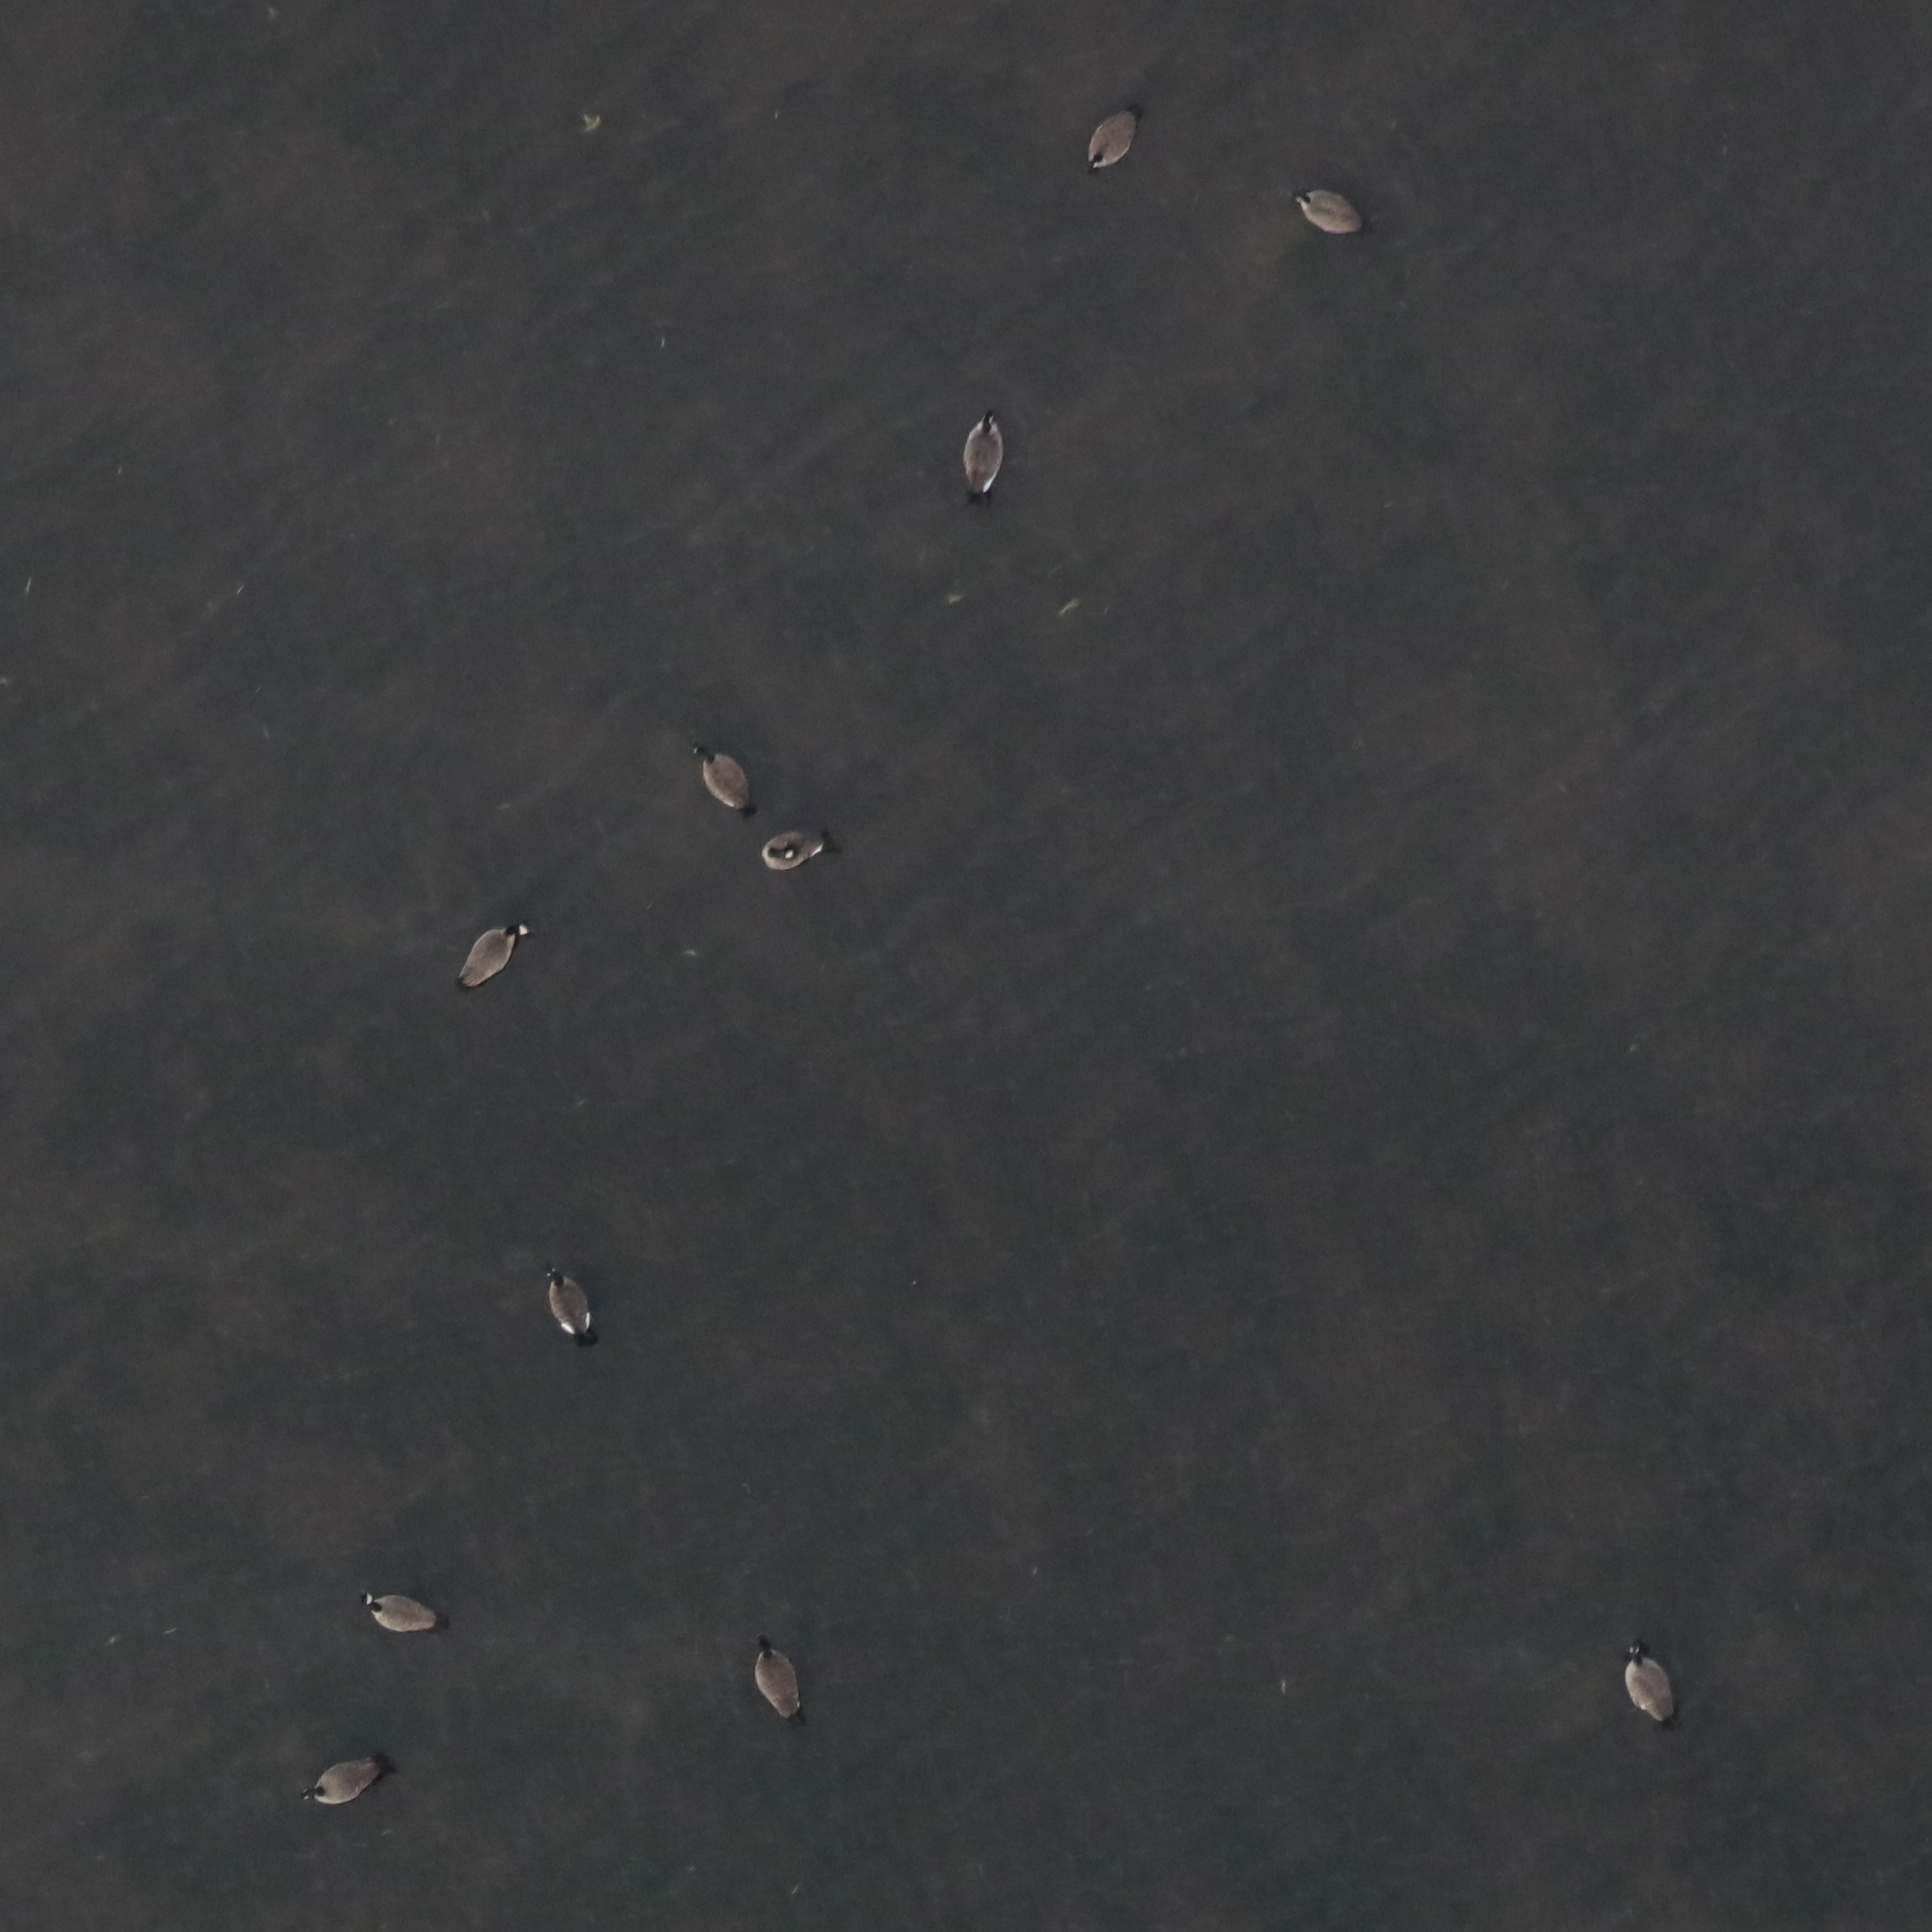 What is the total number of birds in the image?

11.